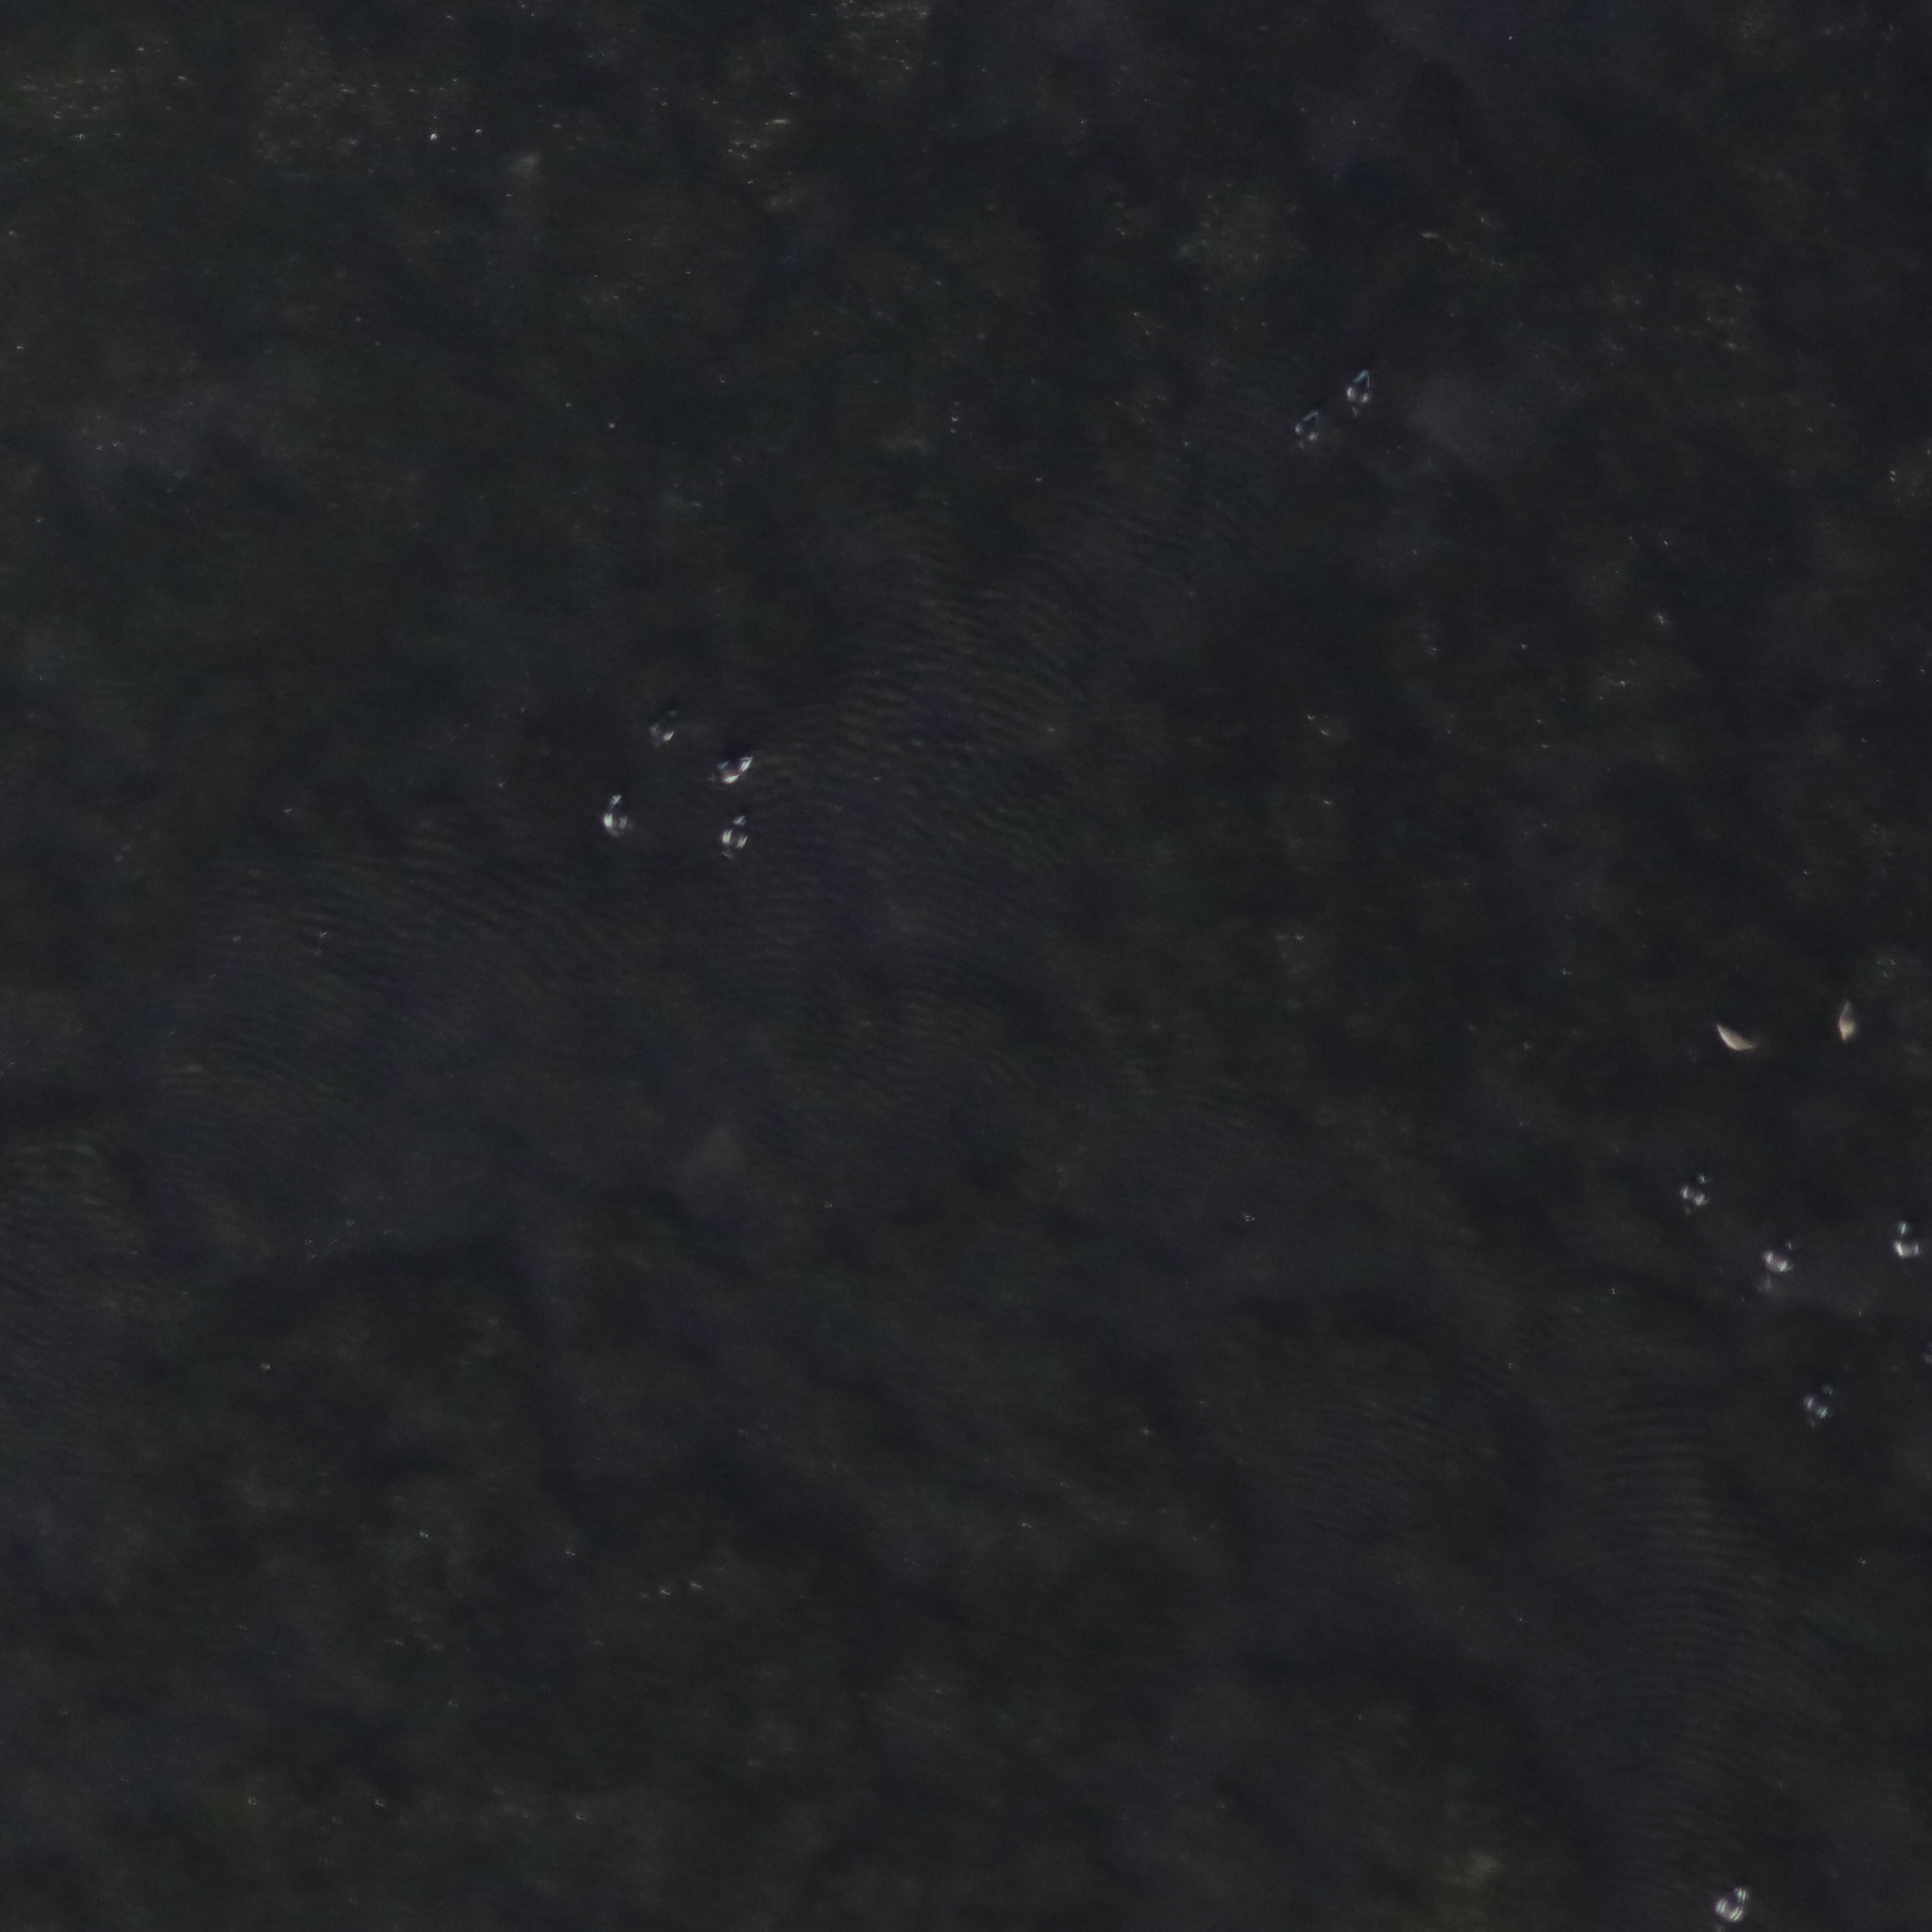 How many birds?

13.